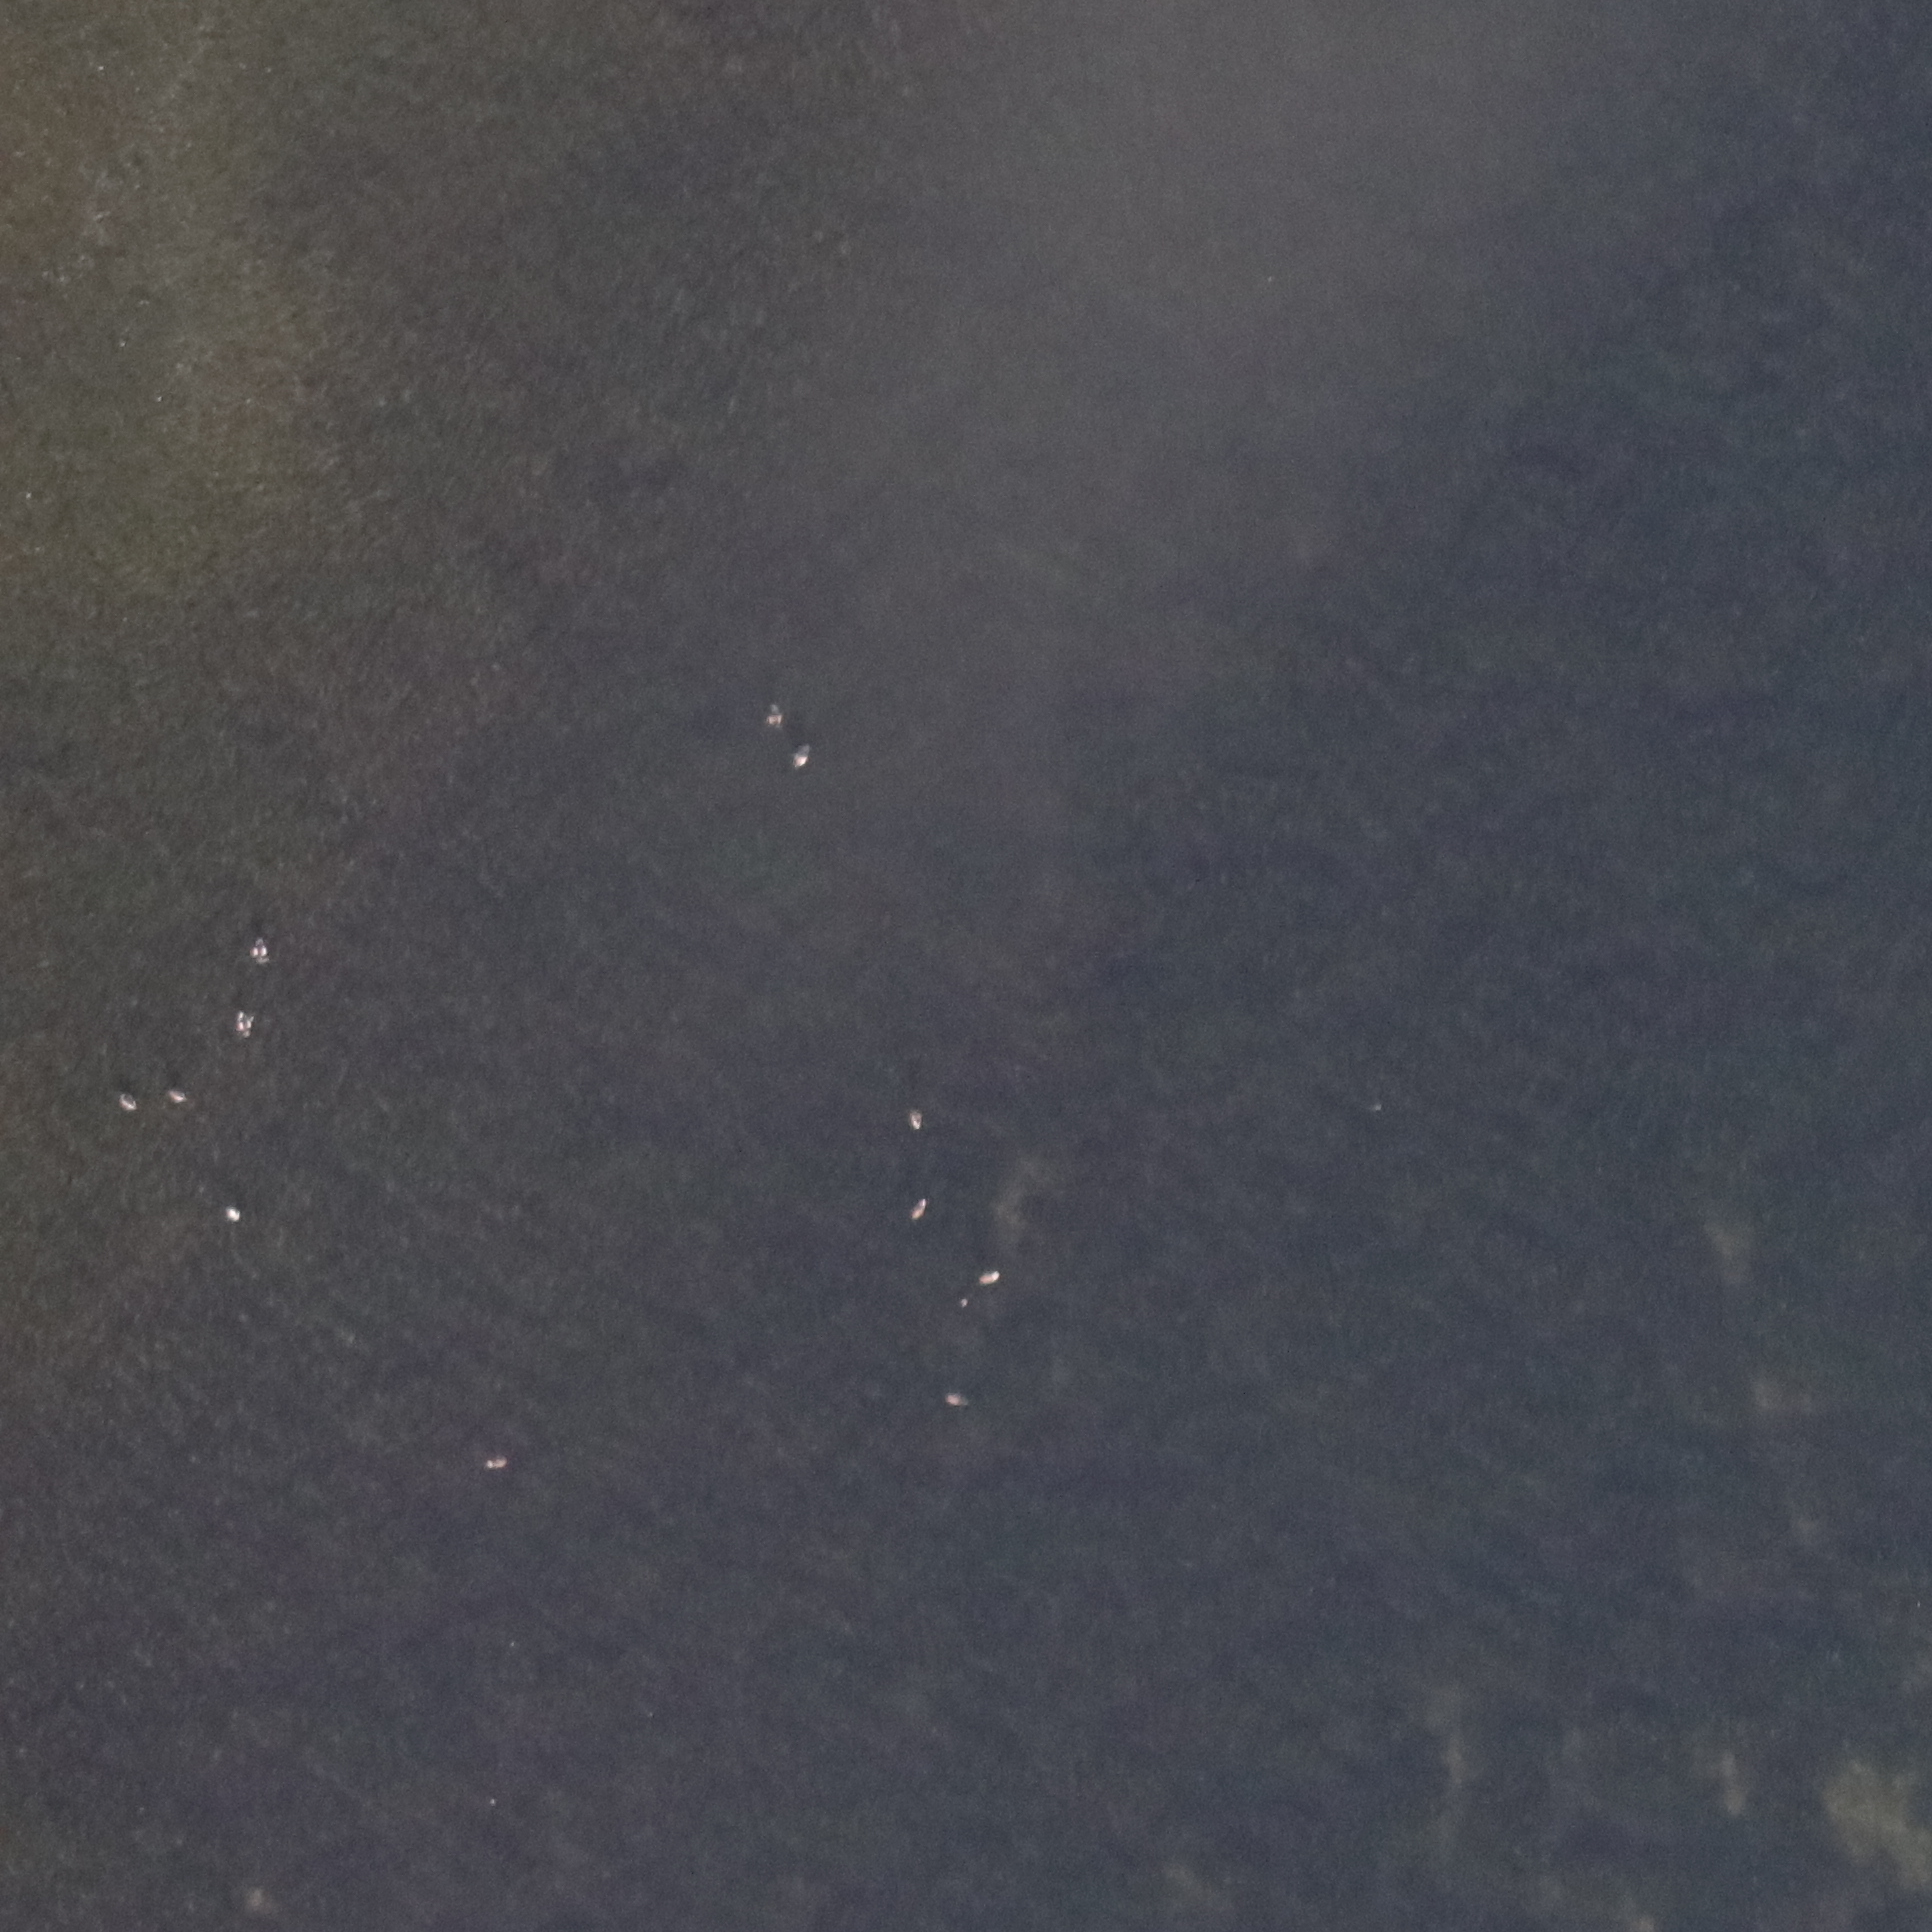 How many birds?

11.